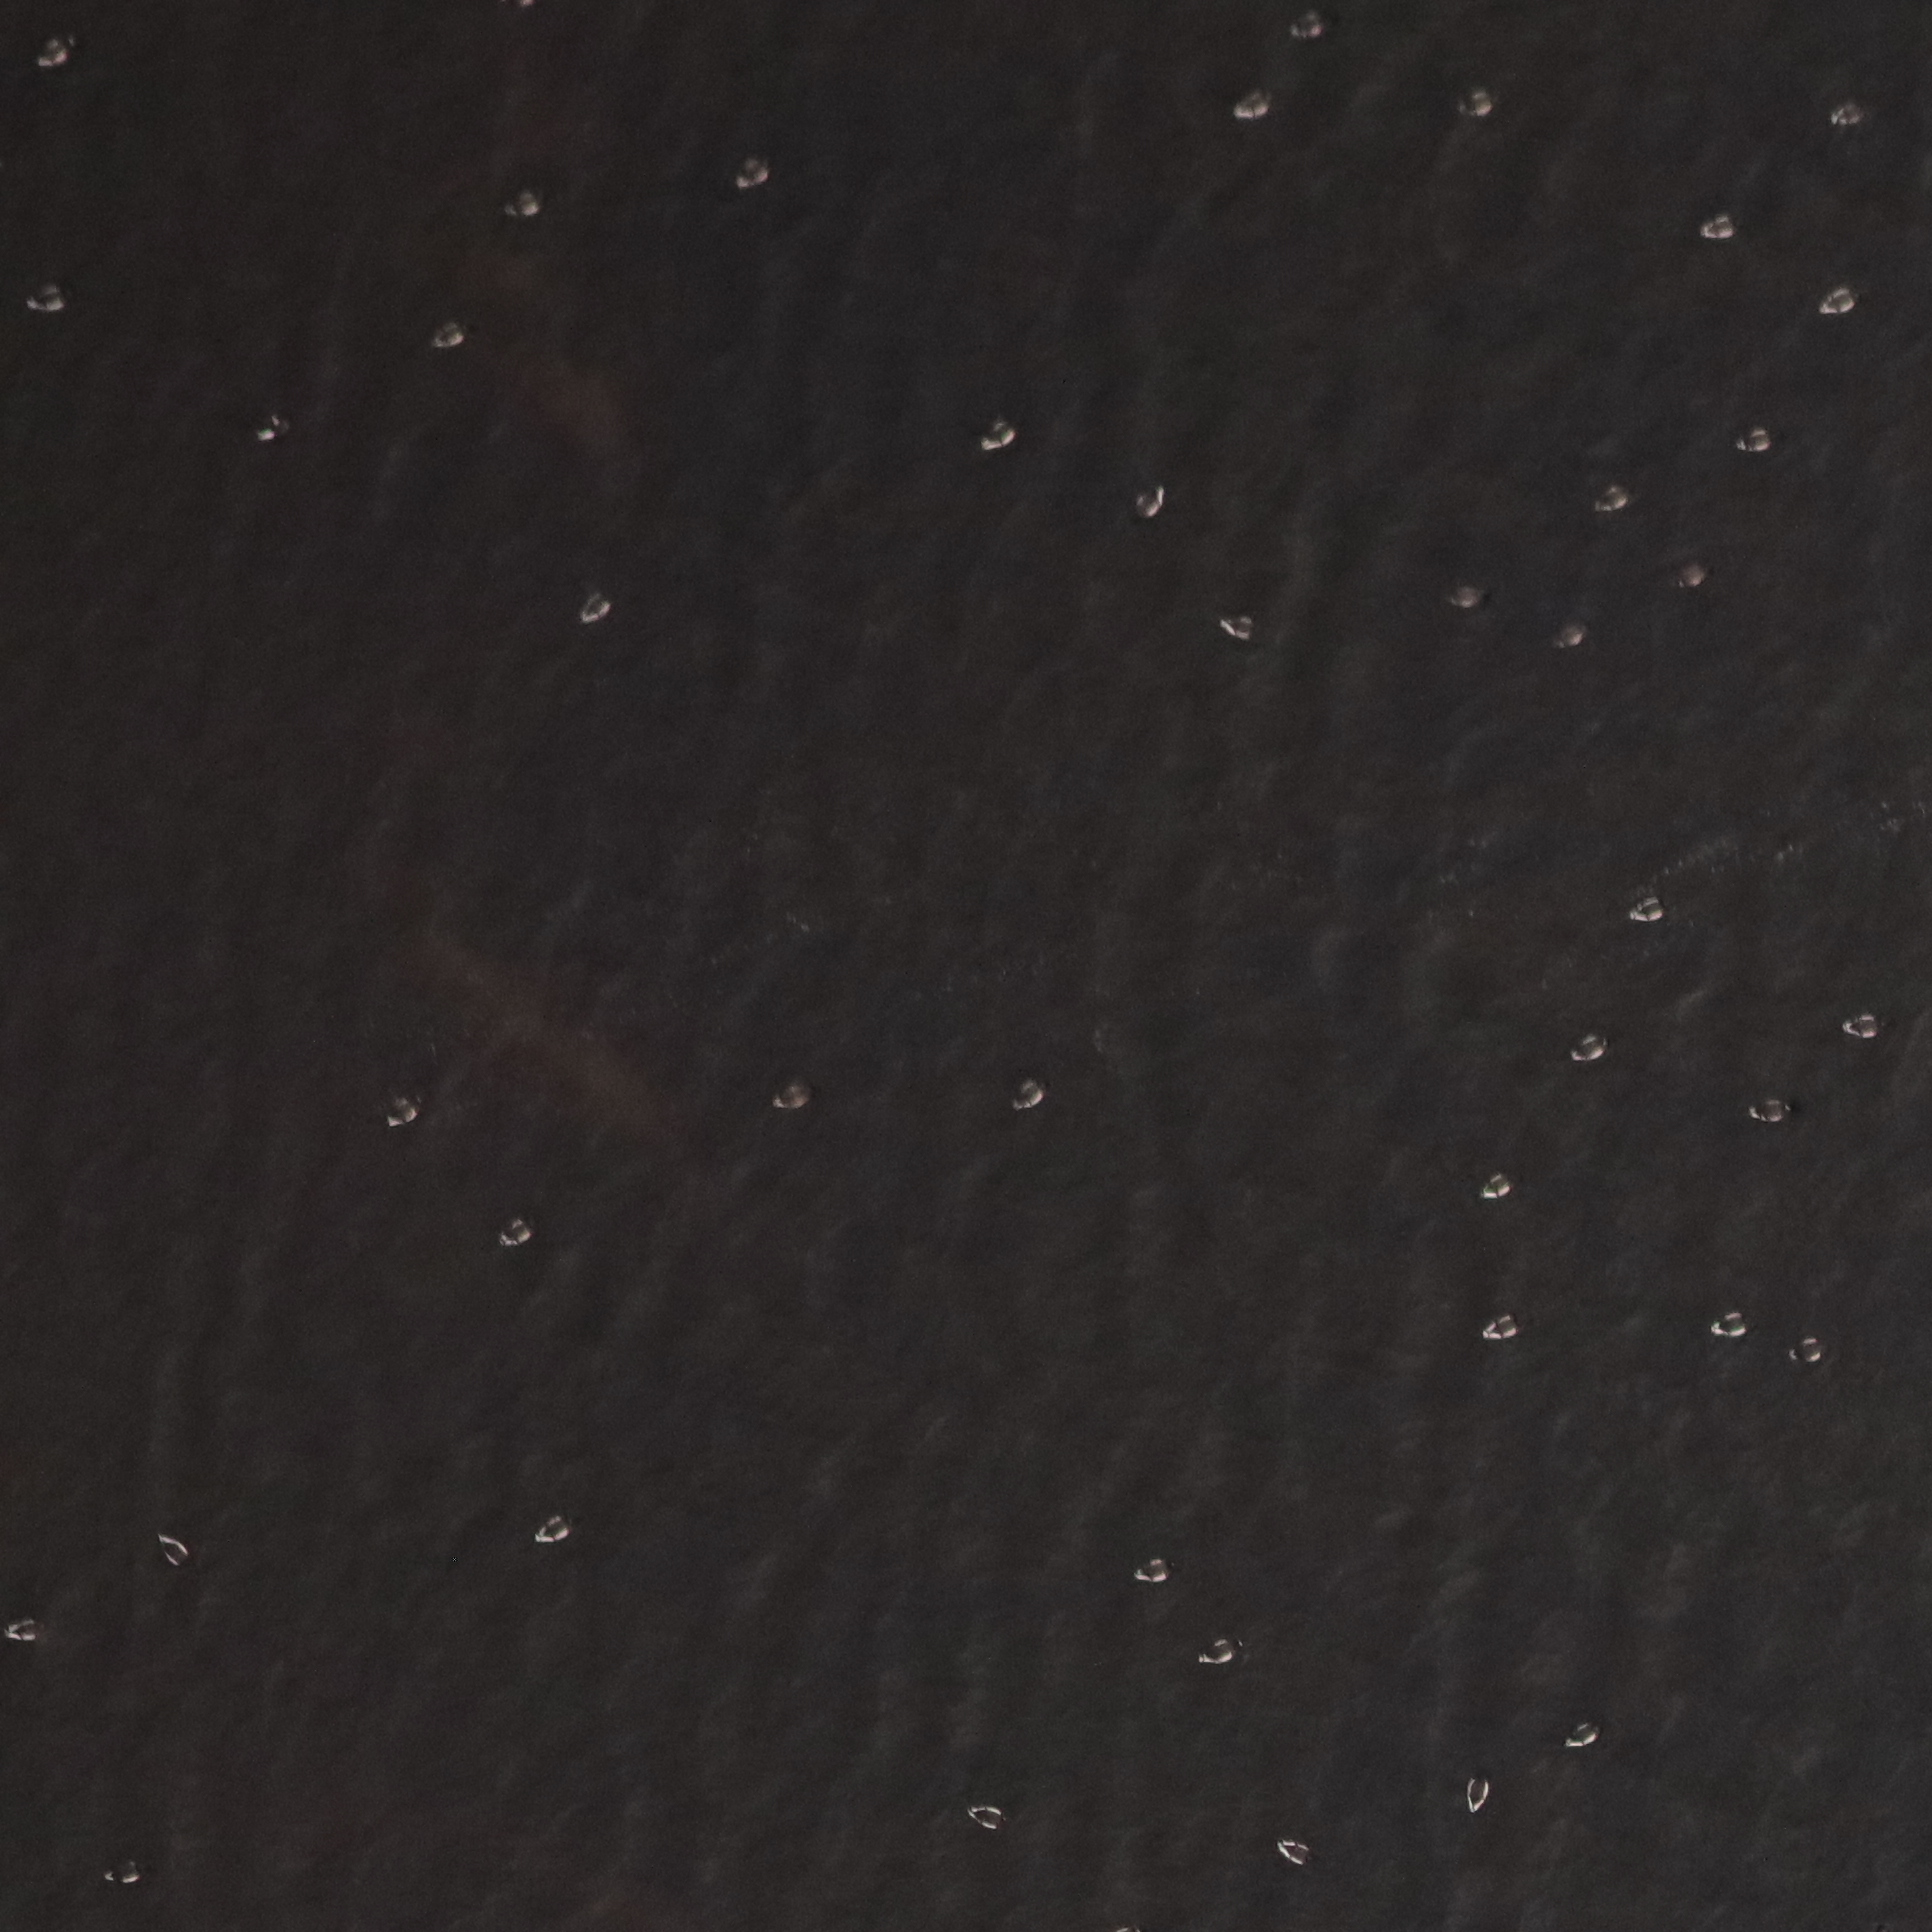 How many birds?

43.